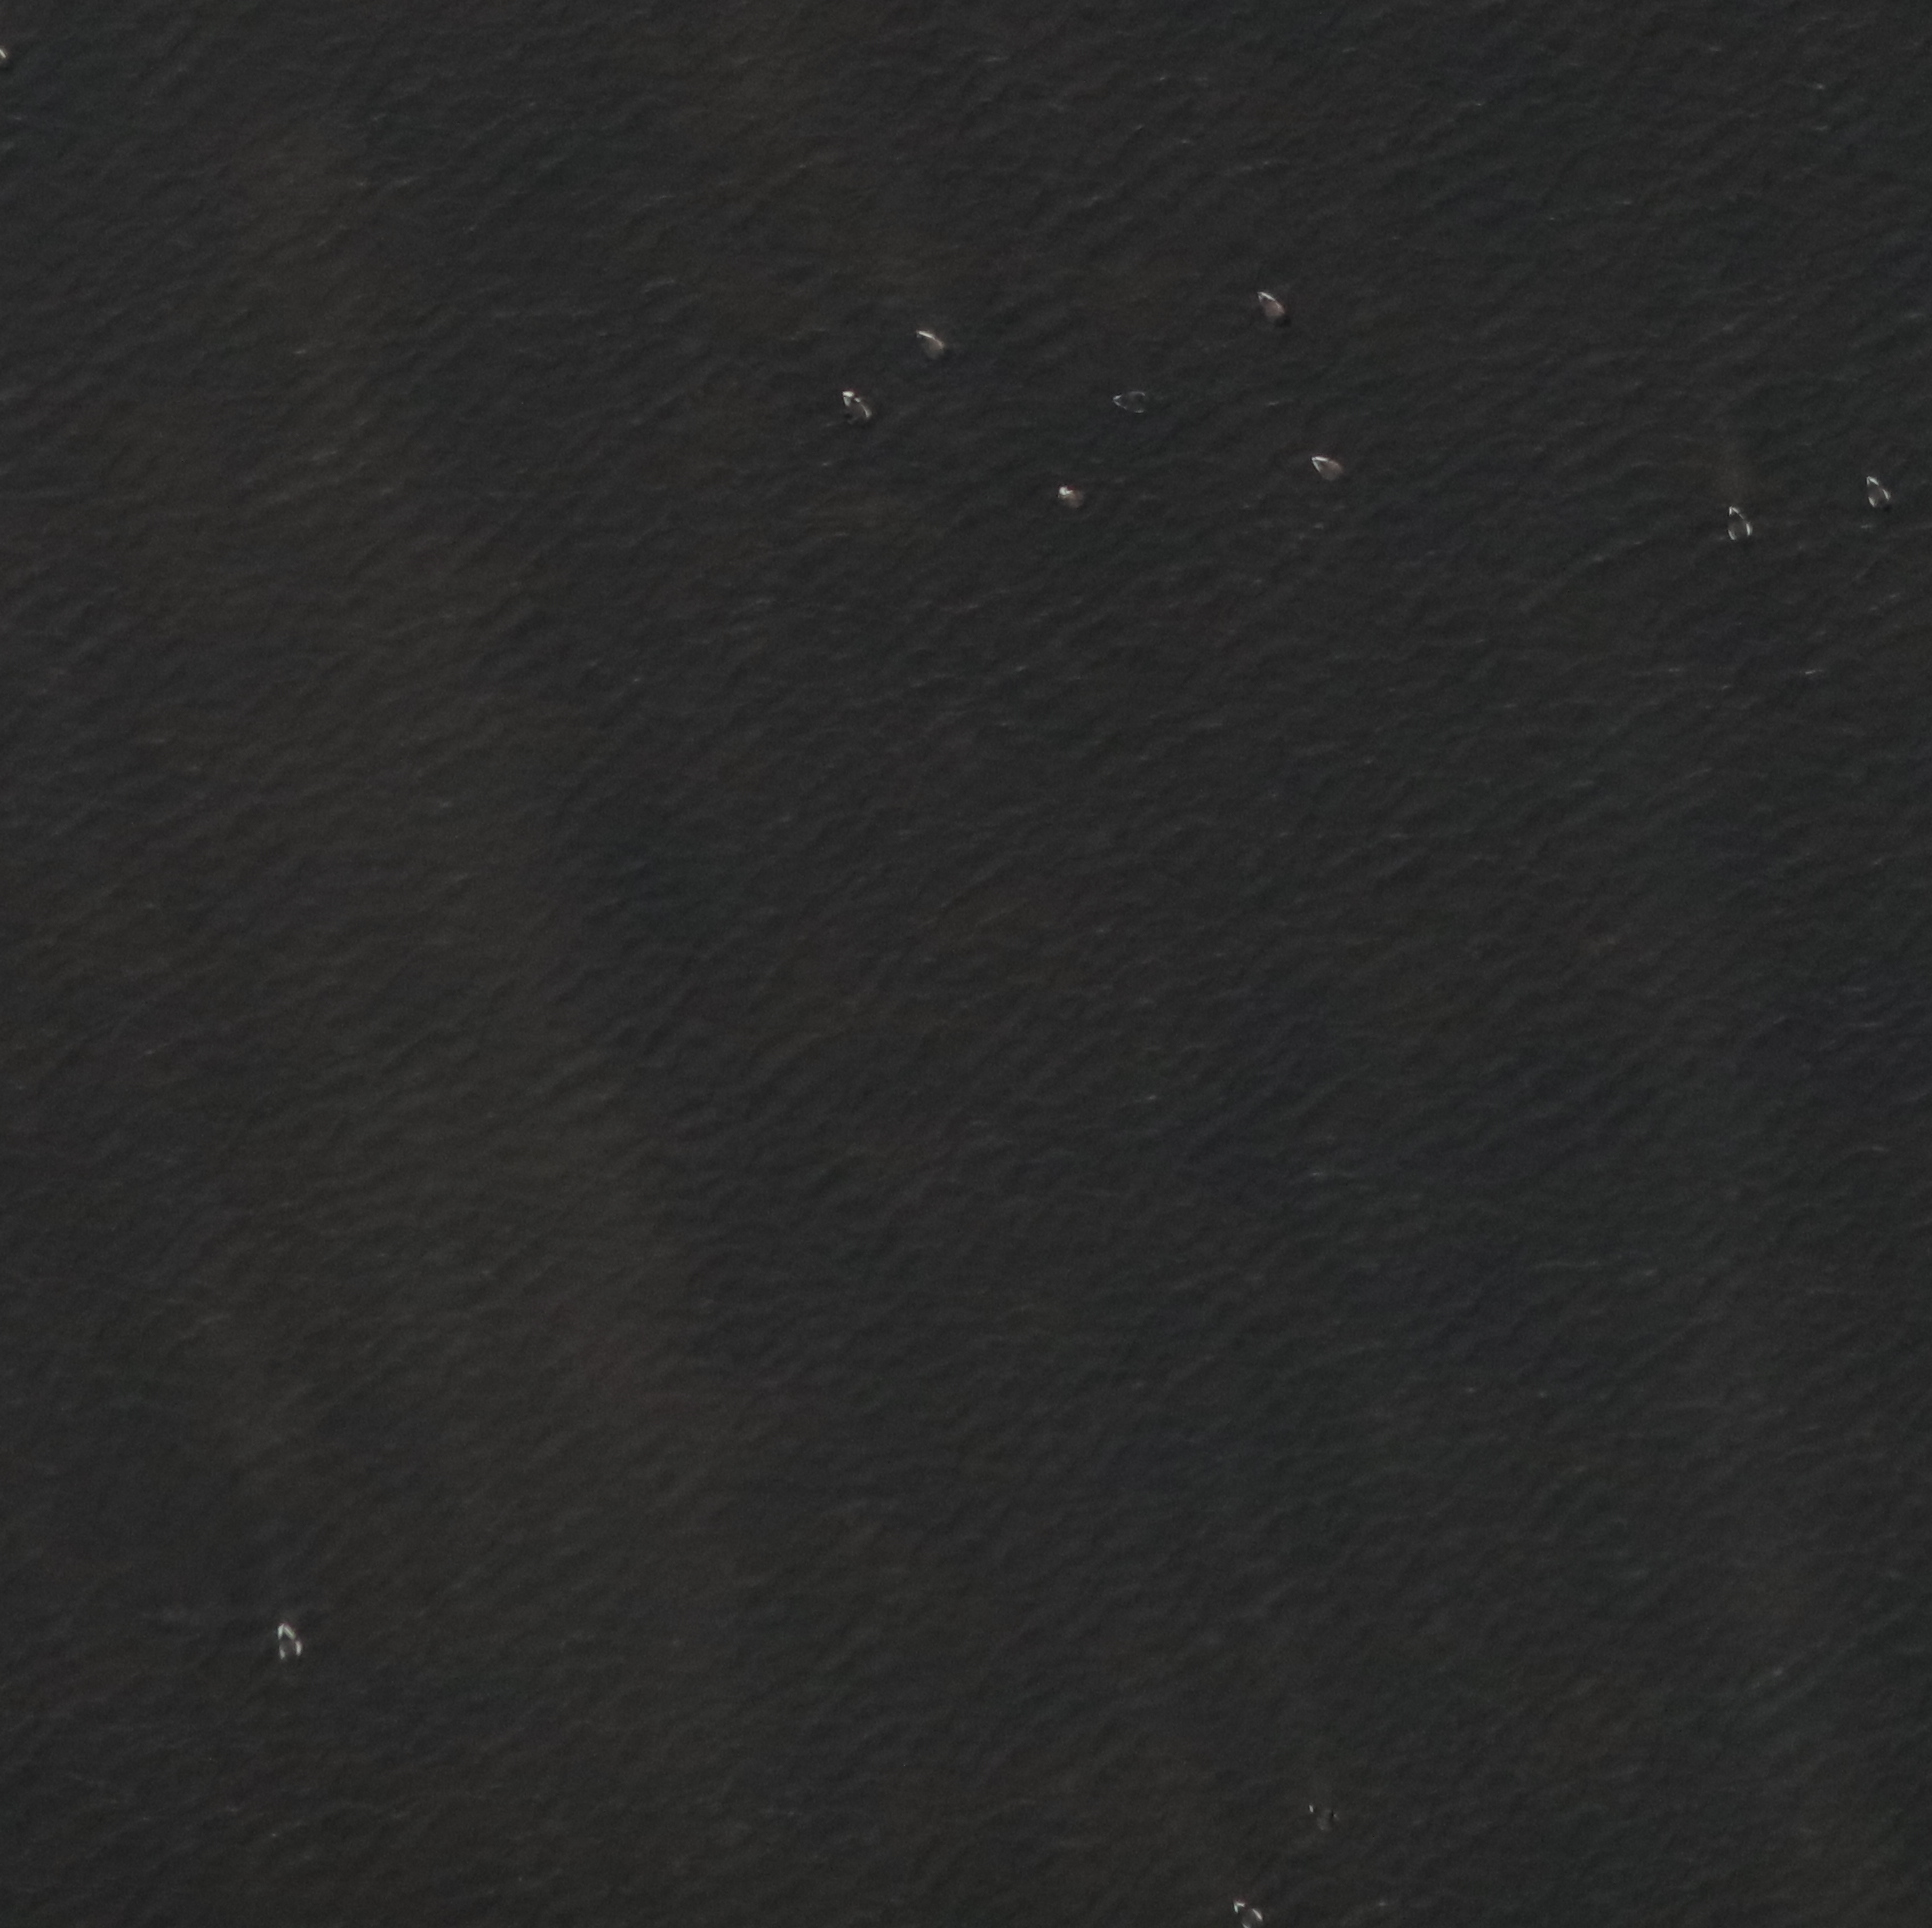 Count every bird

11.